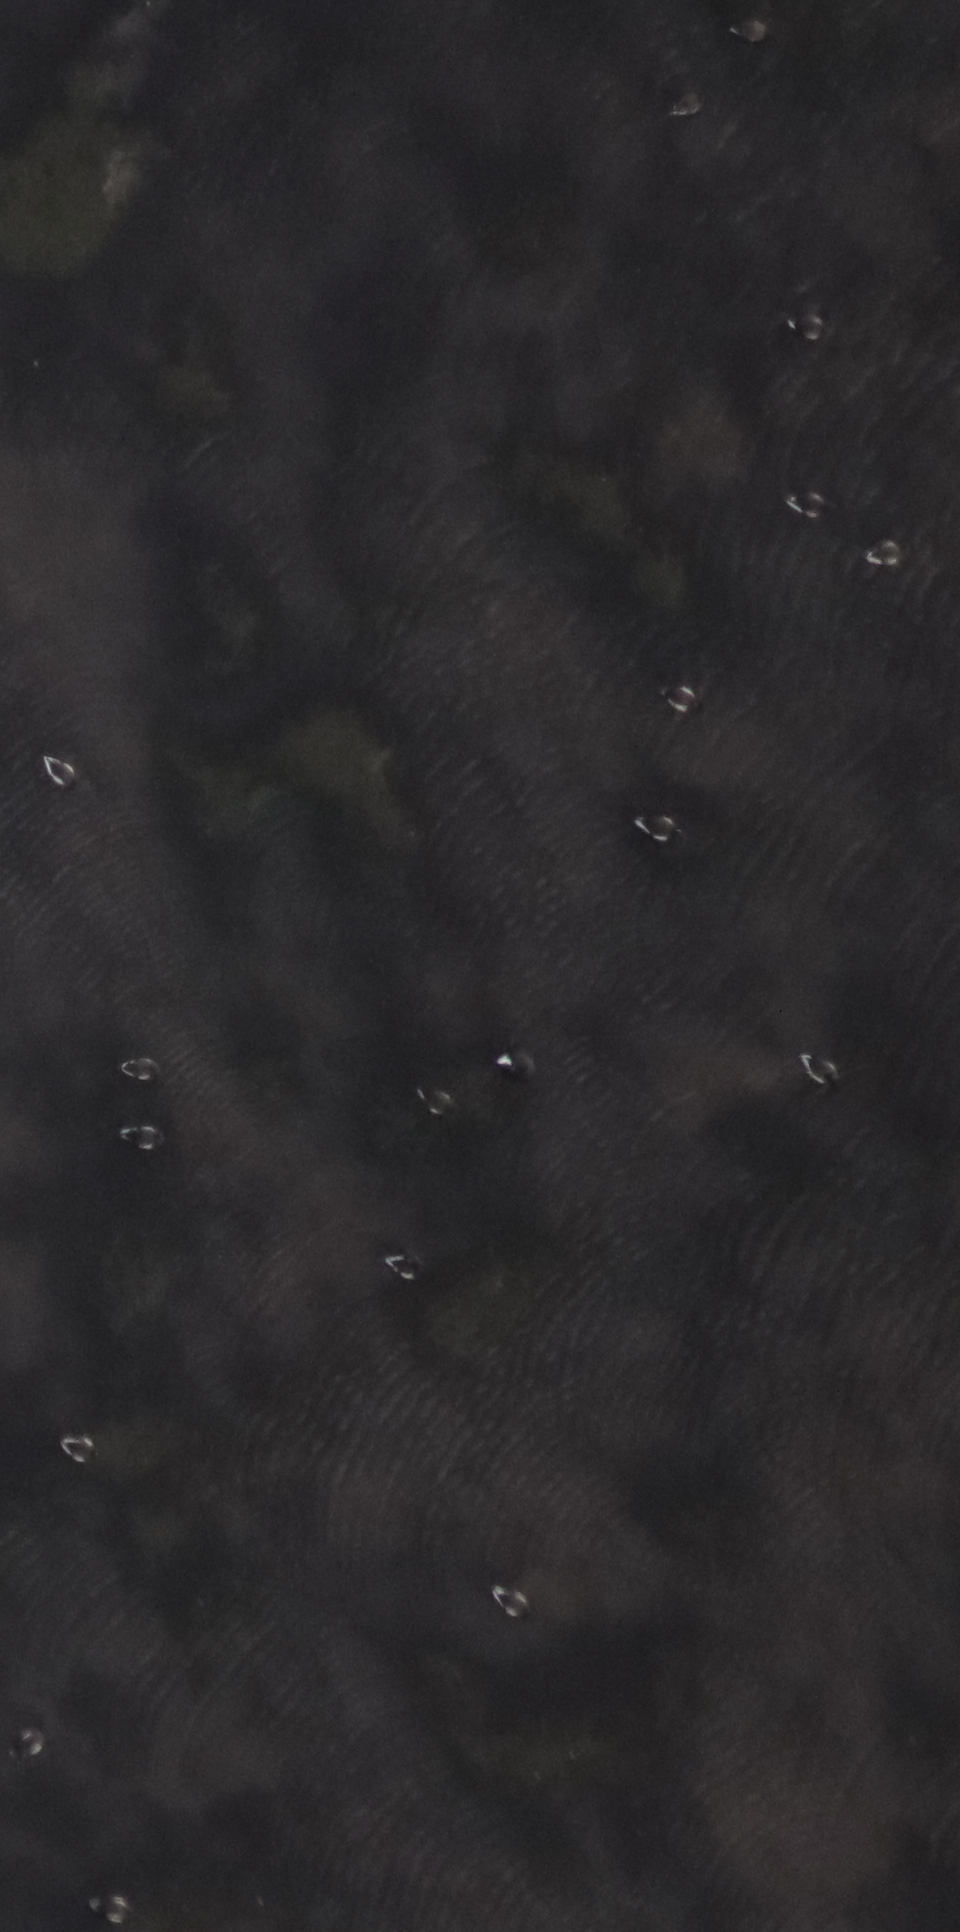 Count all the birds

18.